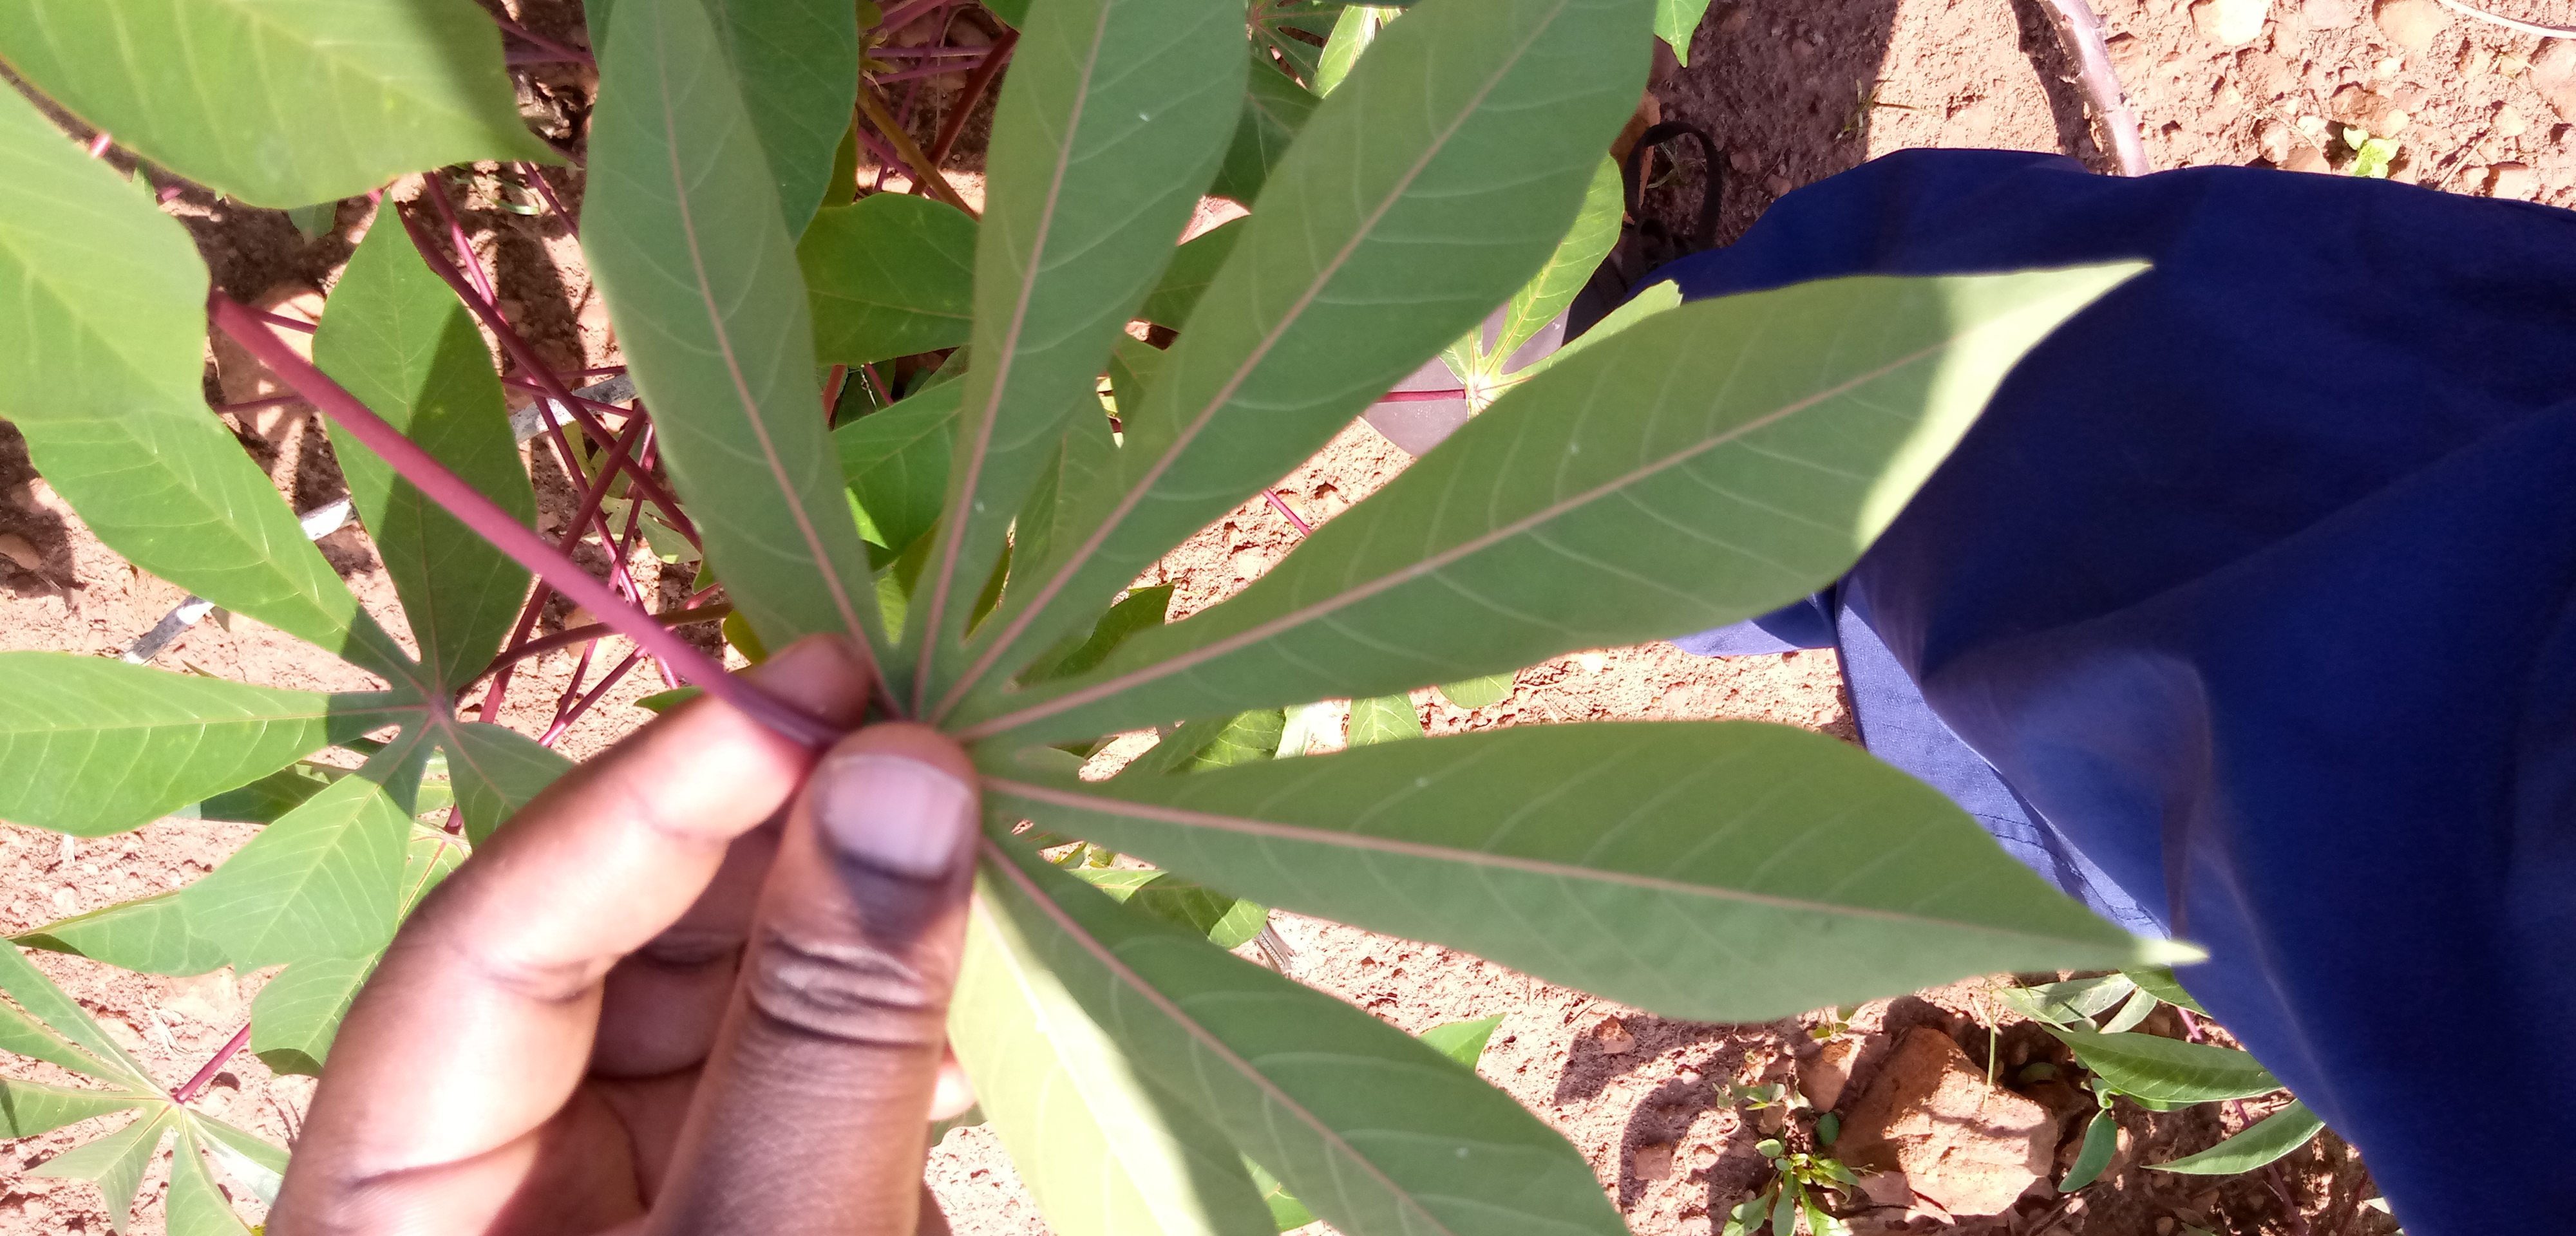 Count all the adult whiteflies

5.